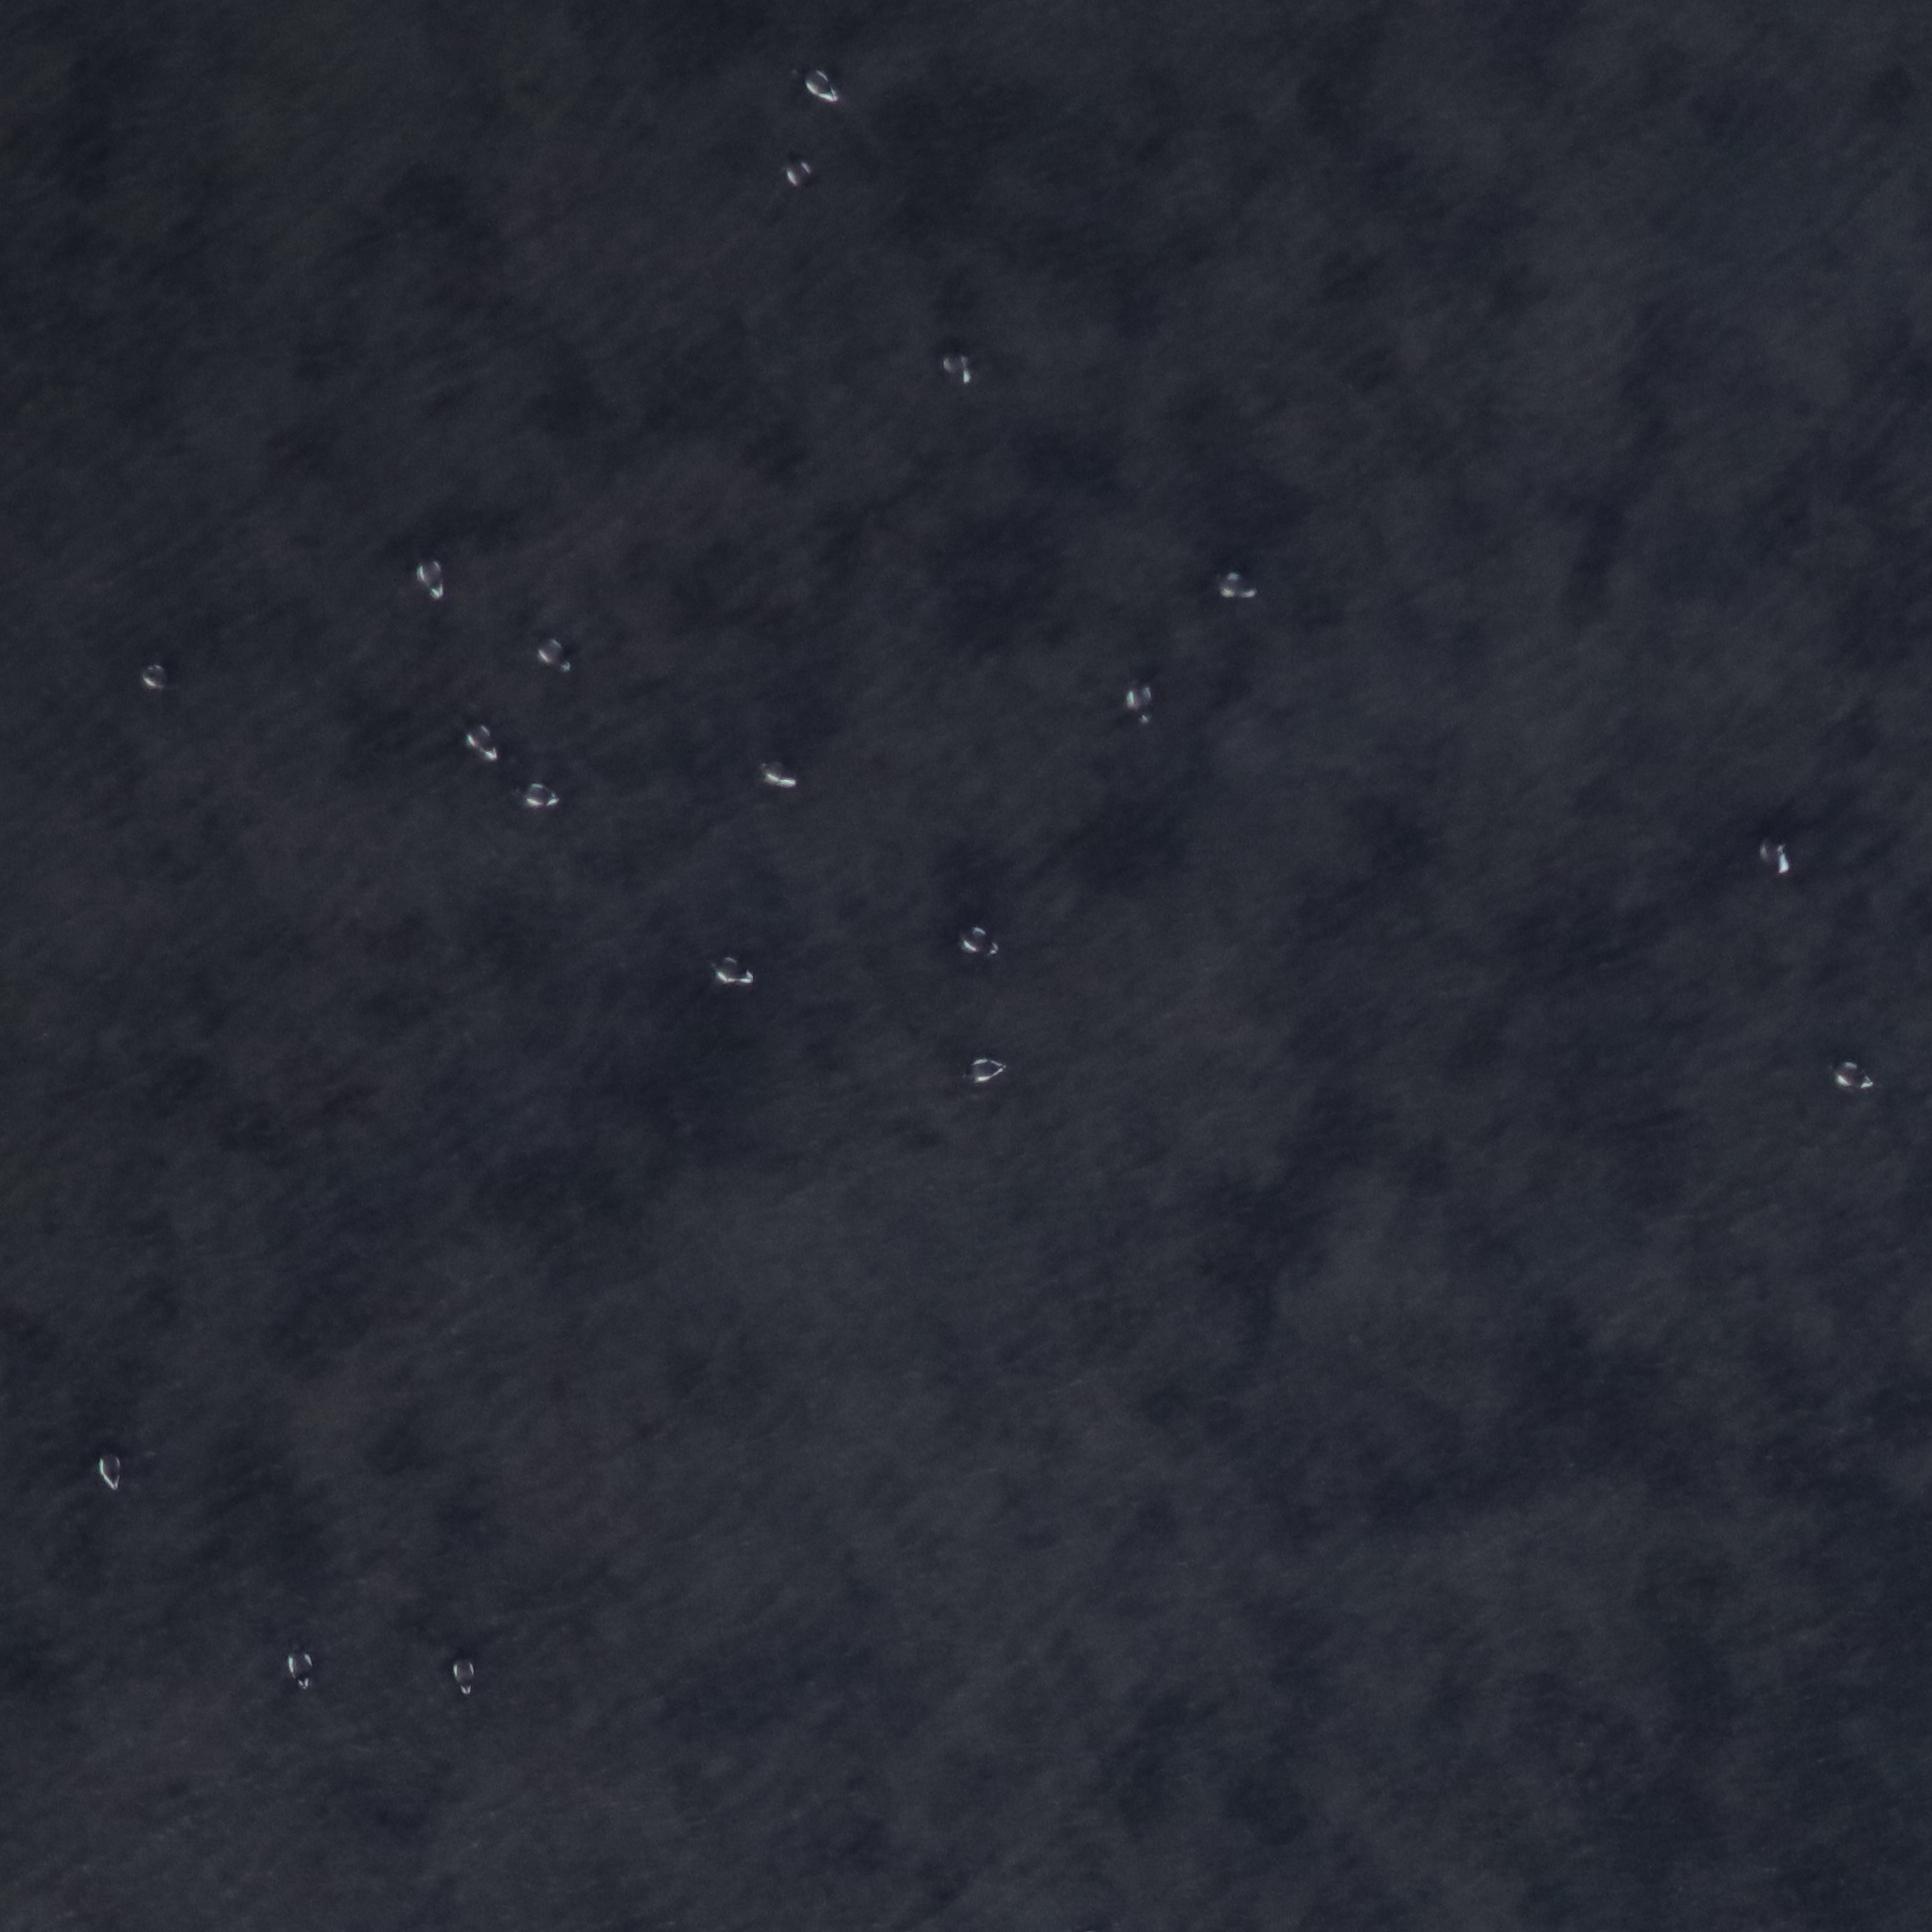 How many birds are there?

19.